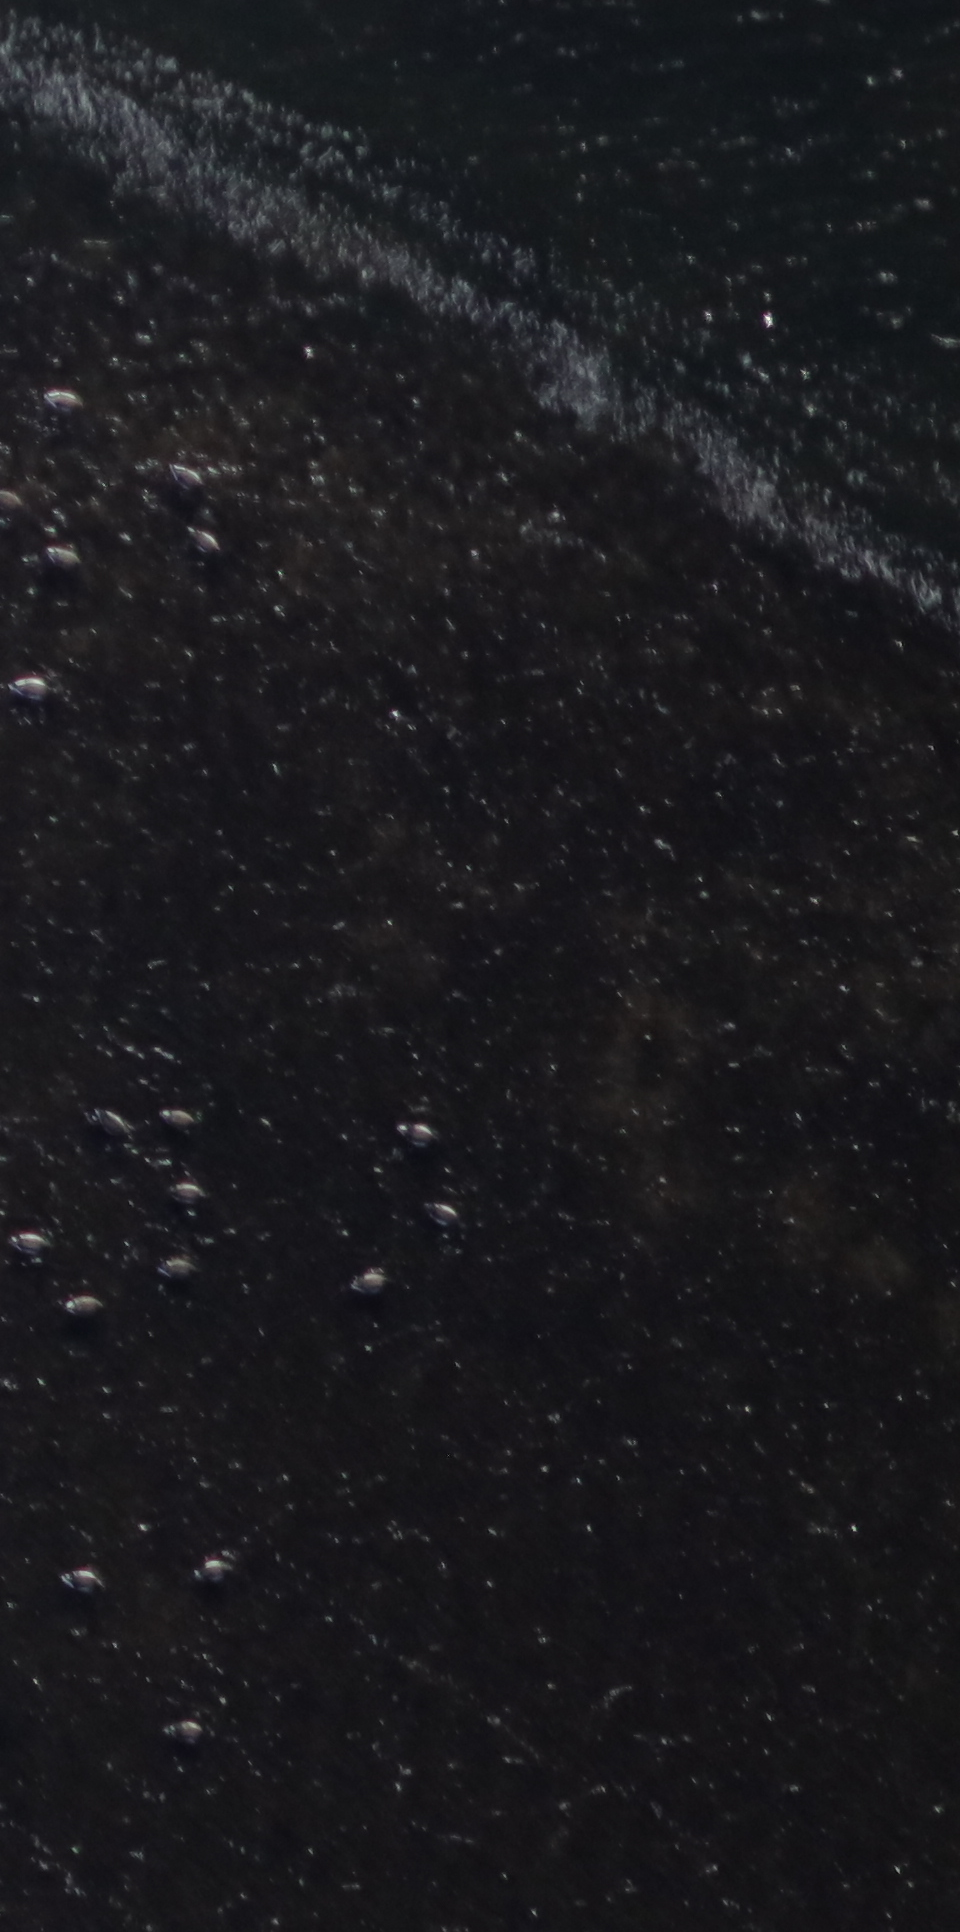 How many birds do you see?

18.